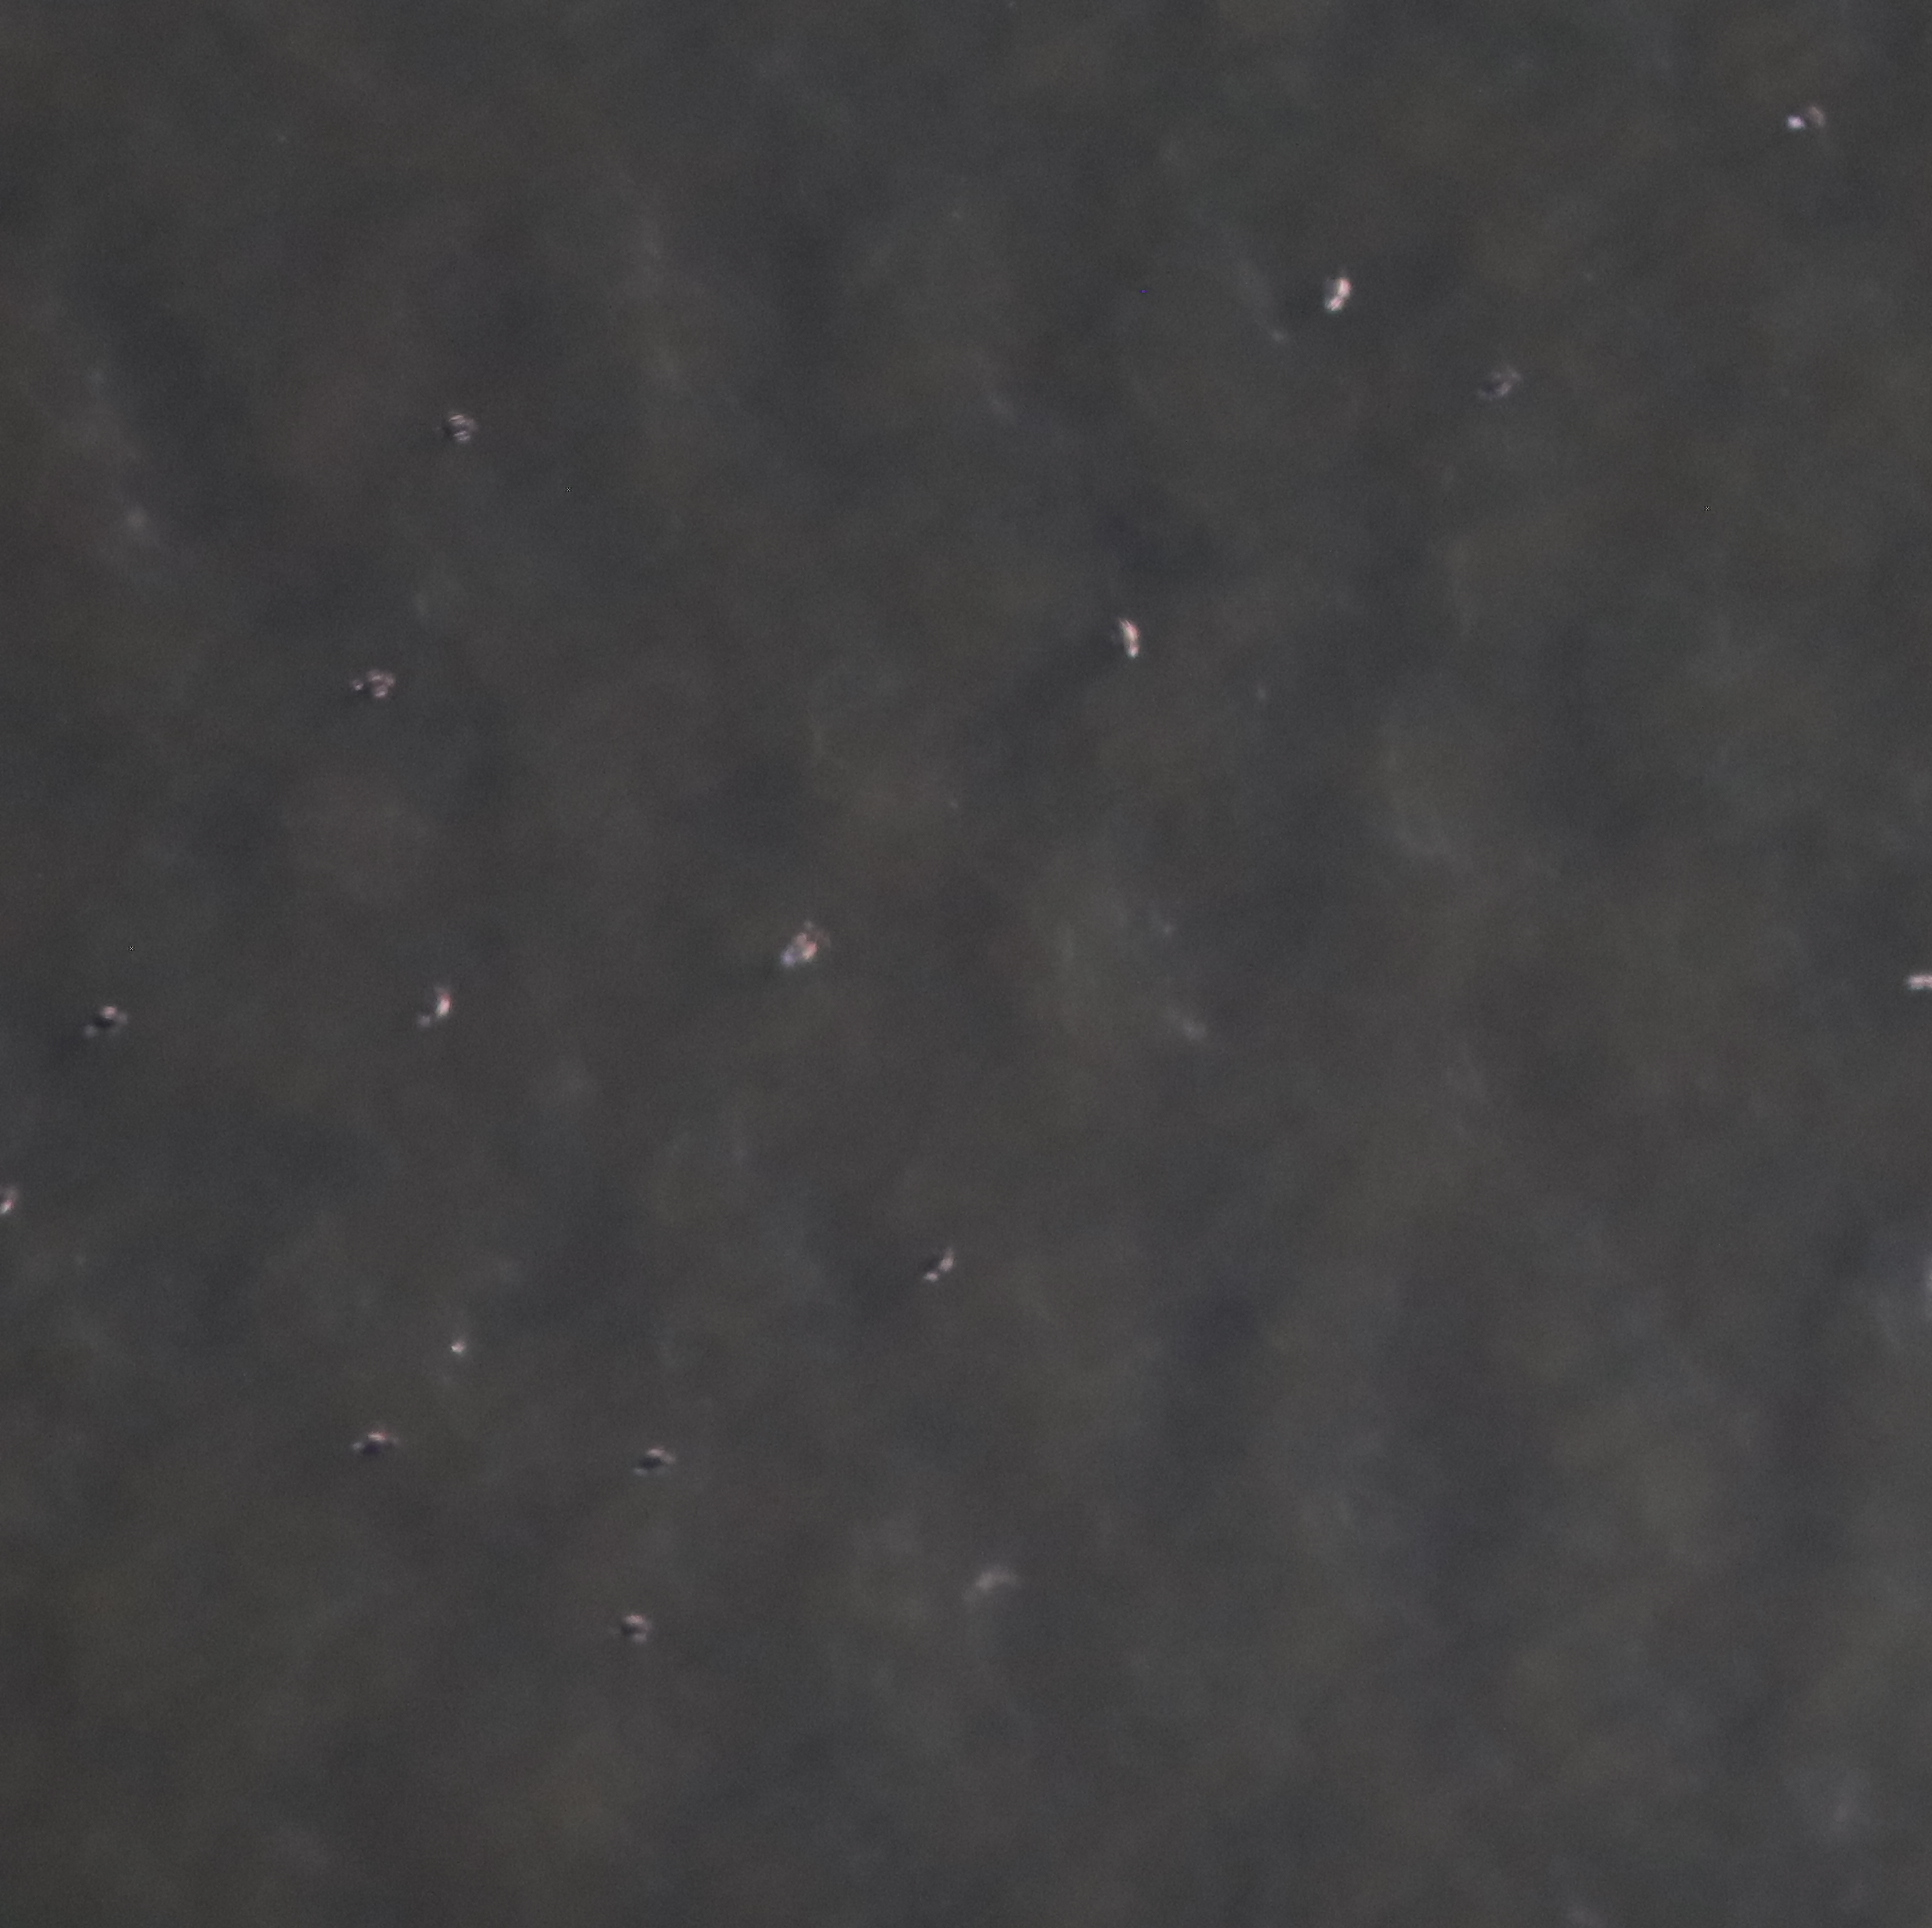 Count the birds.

14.